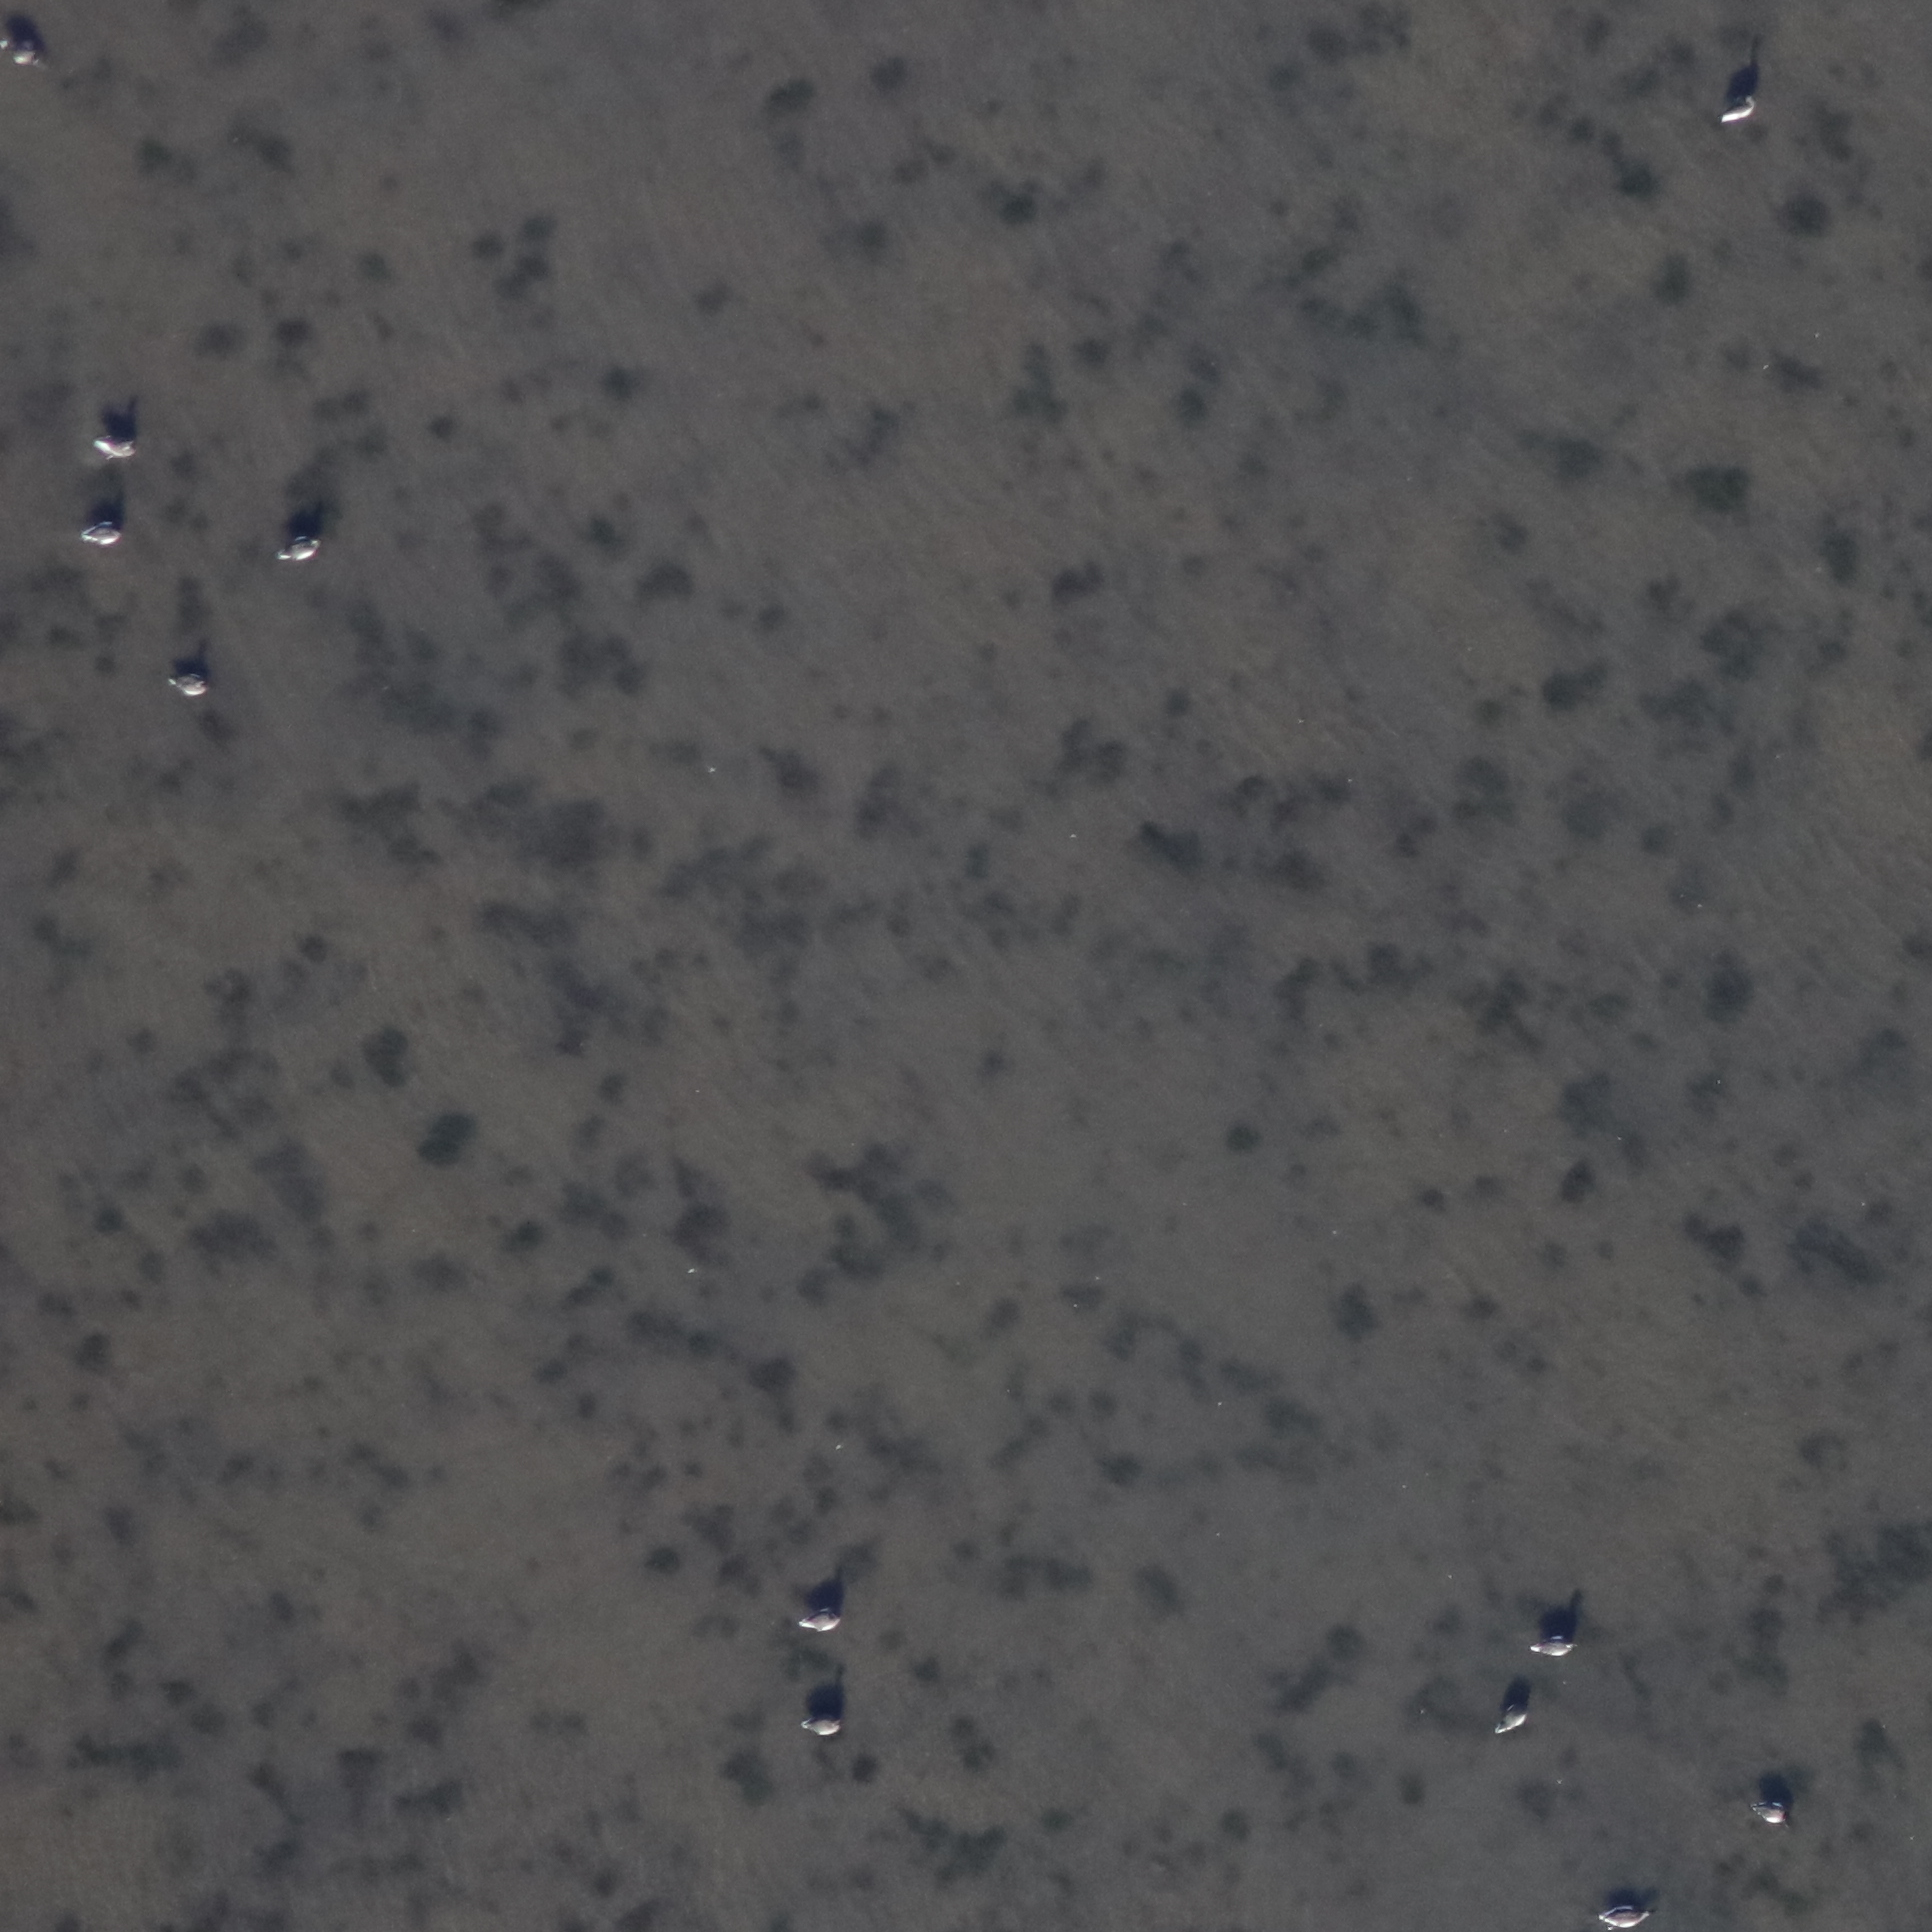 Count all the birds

12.